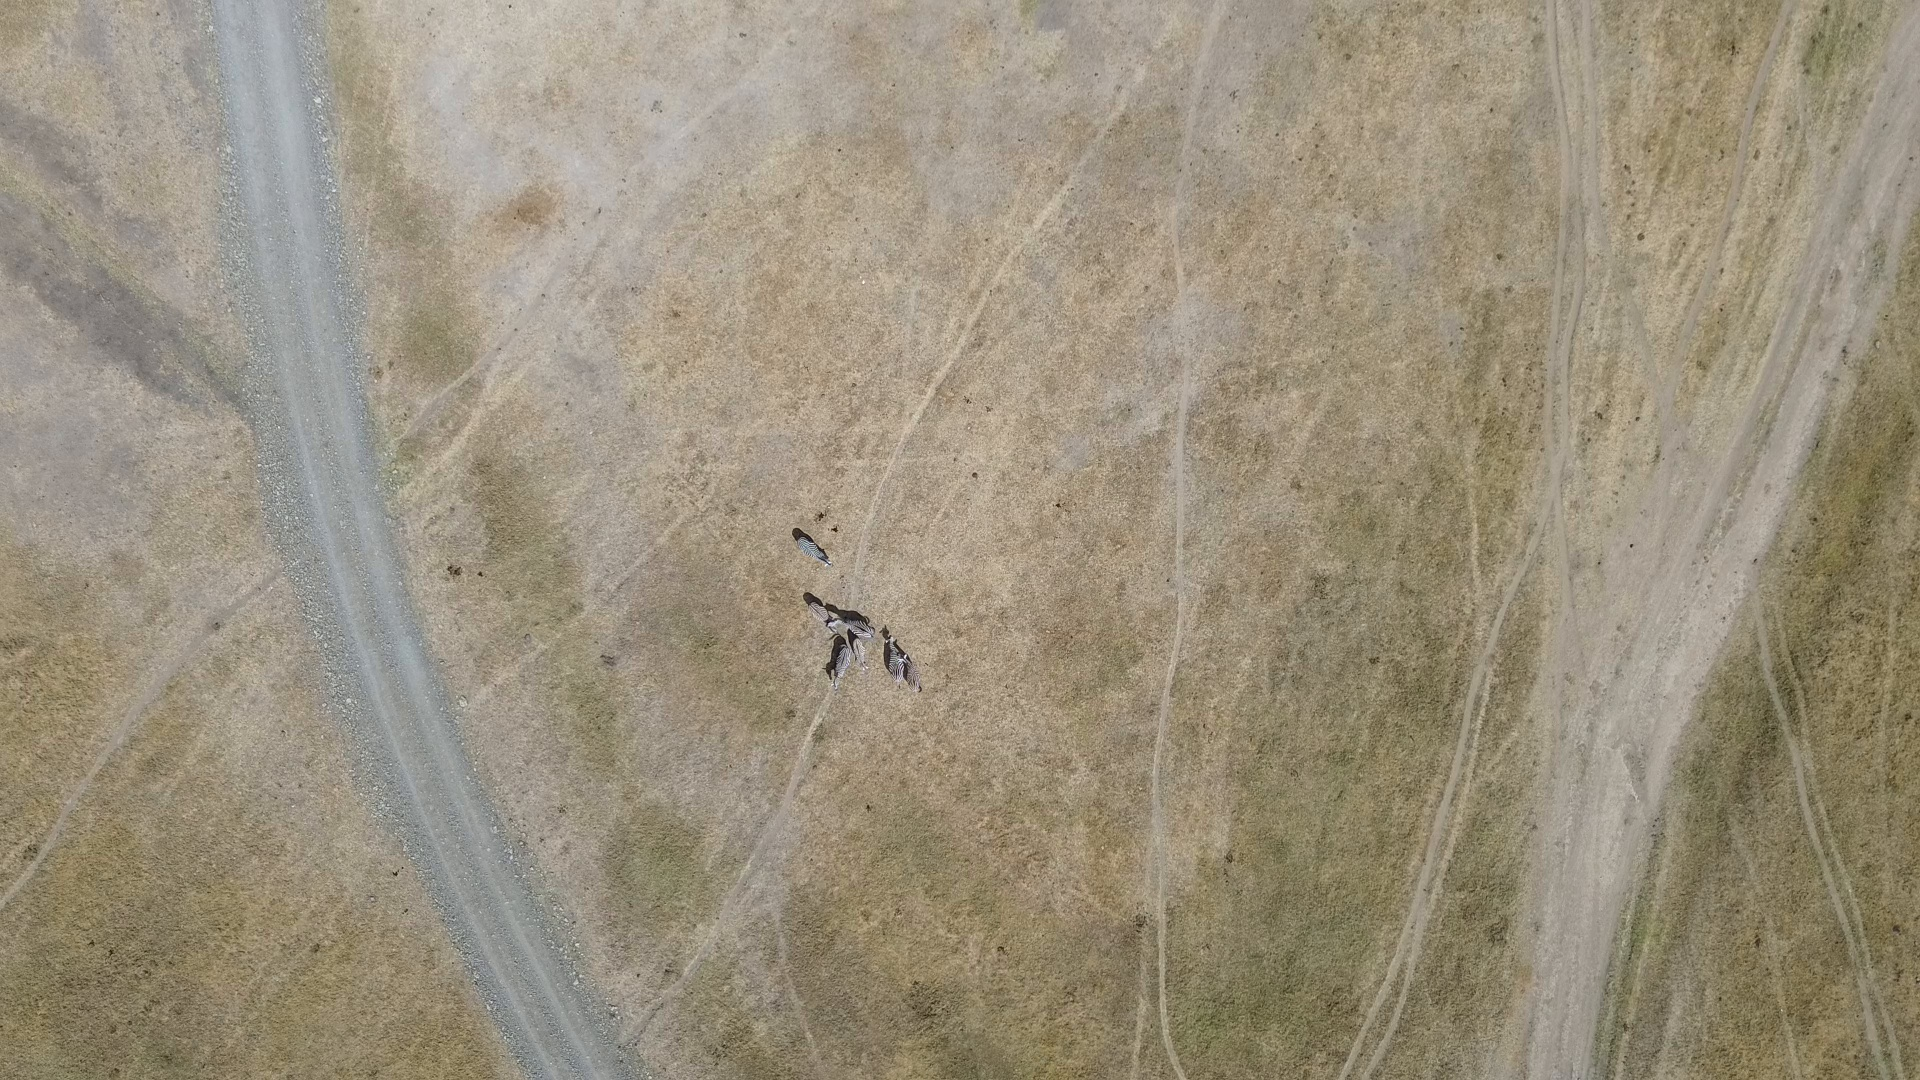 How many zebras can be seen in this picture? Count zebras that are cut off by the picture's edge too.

7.